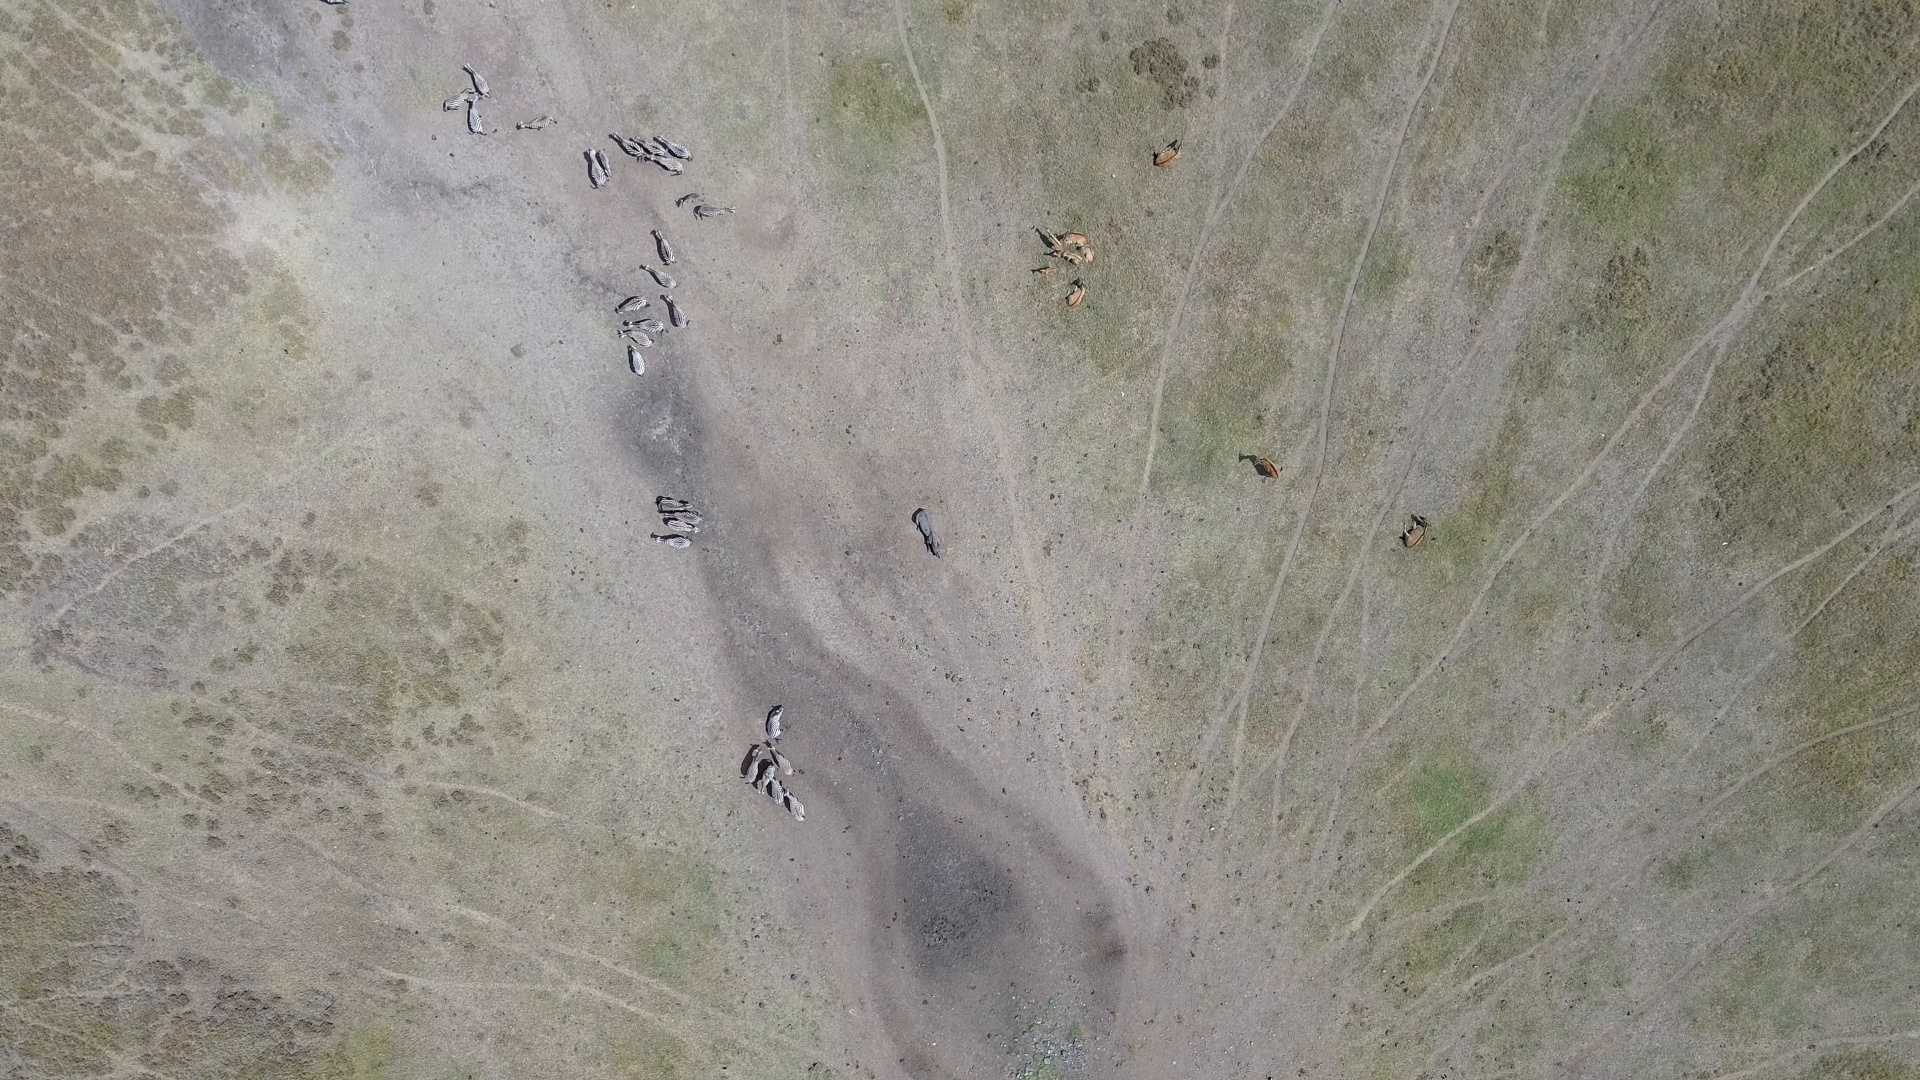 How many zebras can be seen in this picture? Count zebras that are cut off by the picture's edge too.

29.